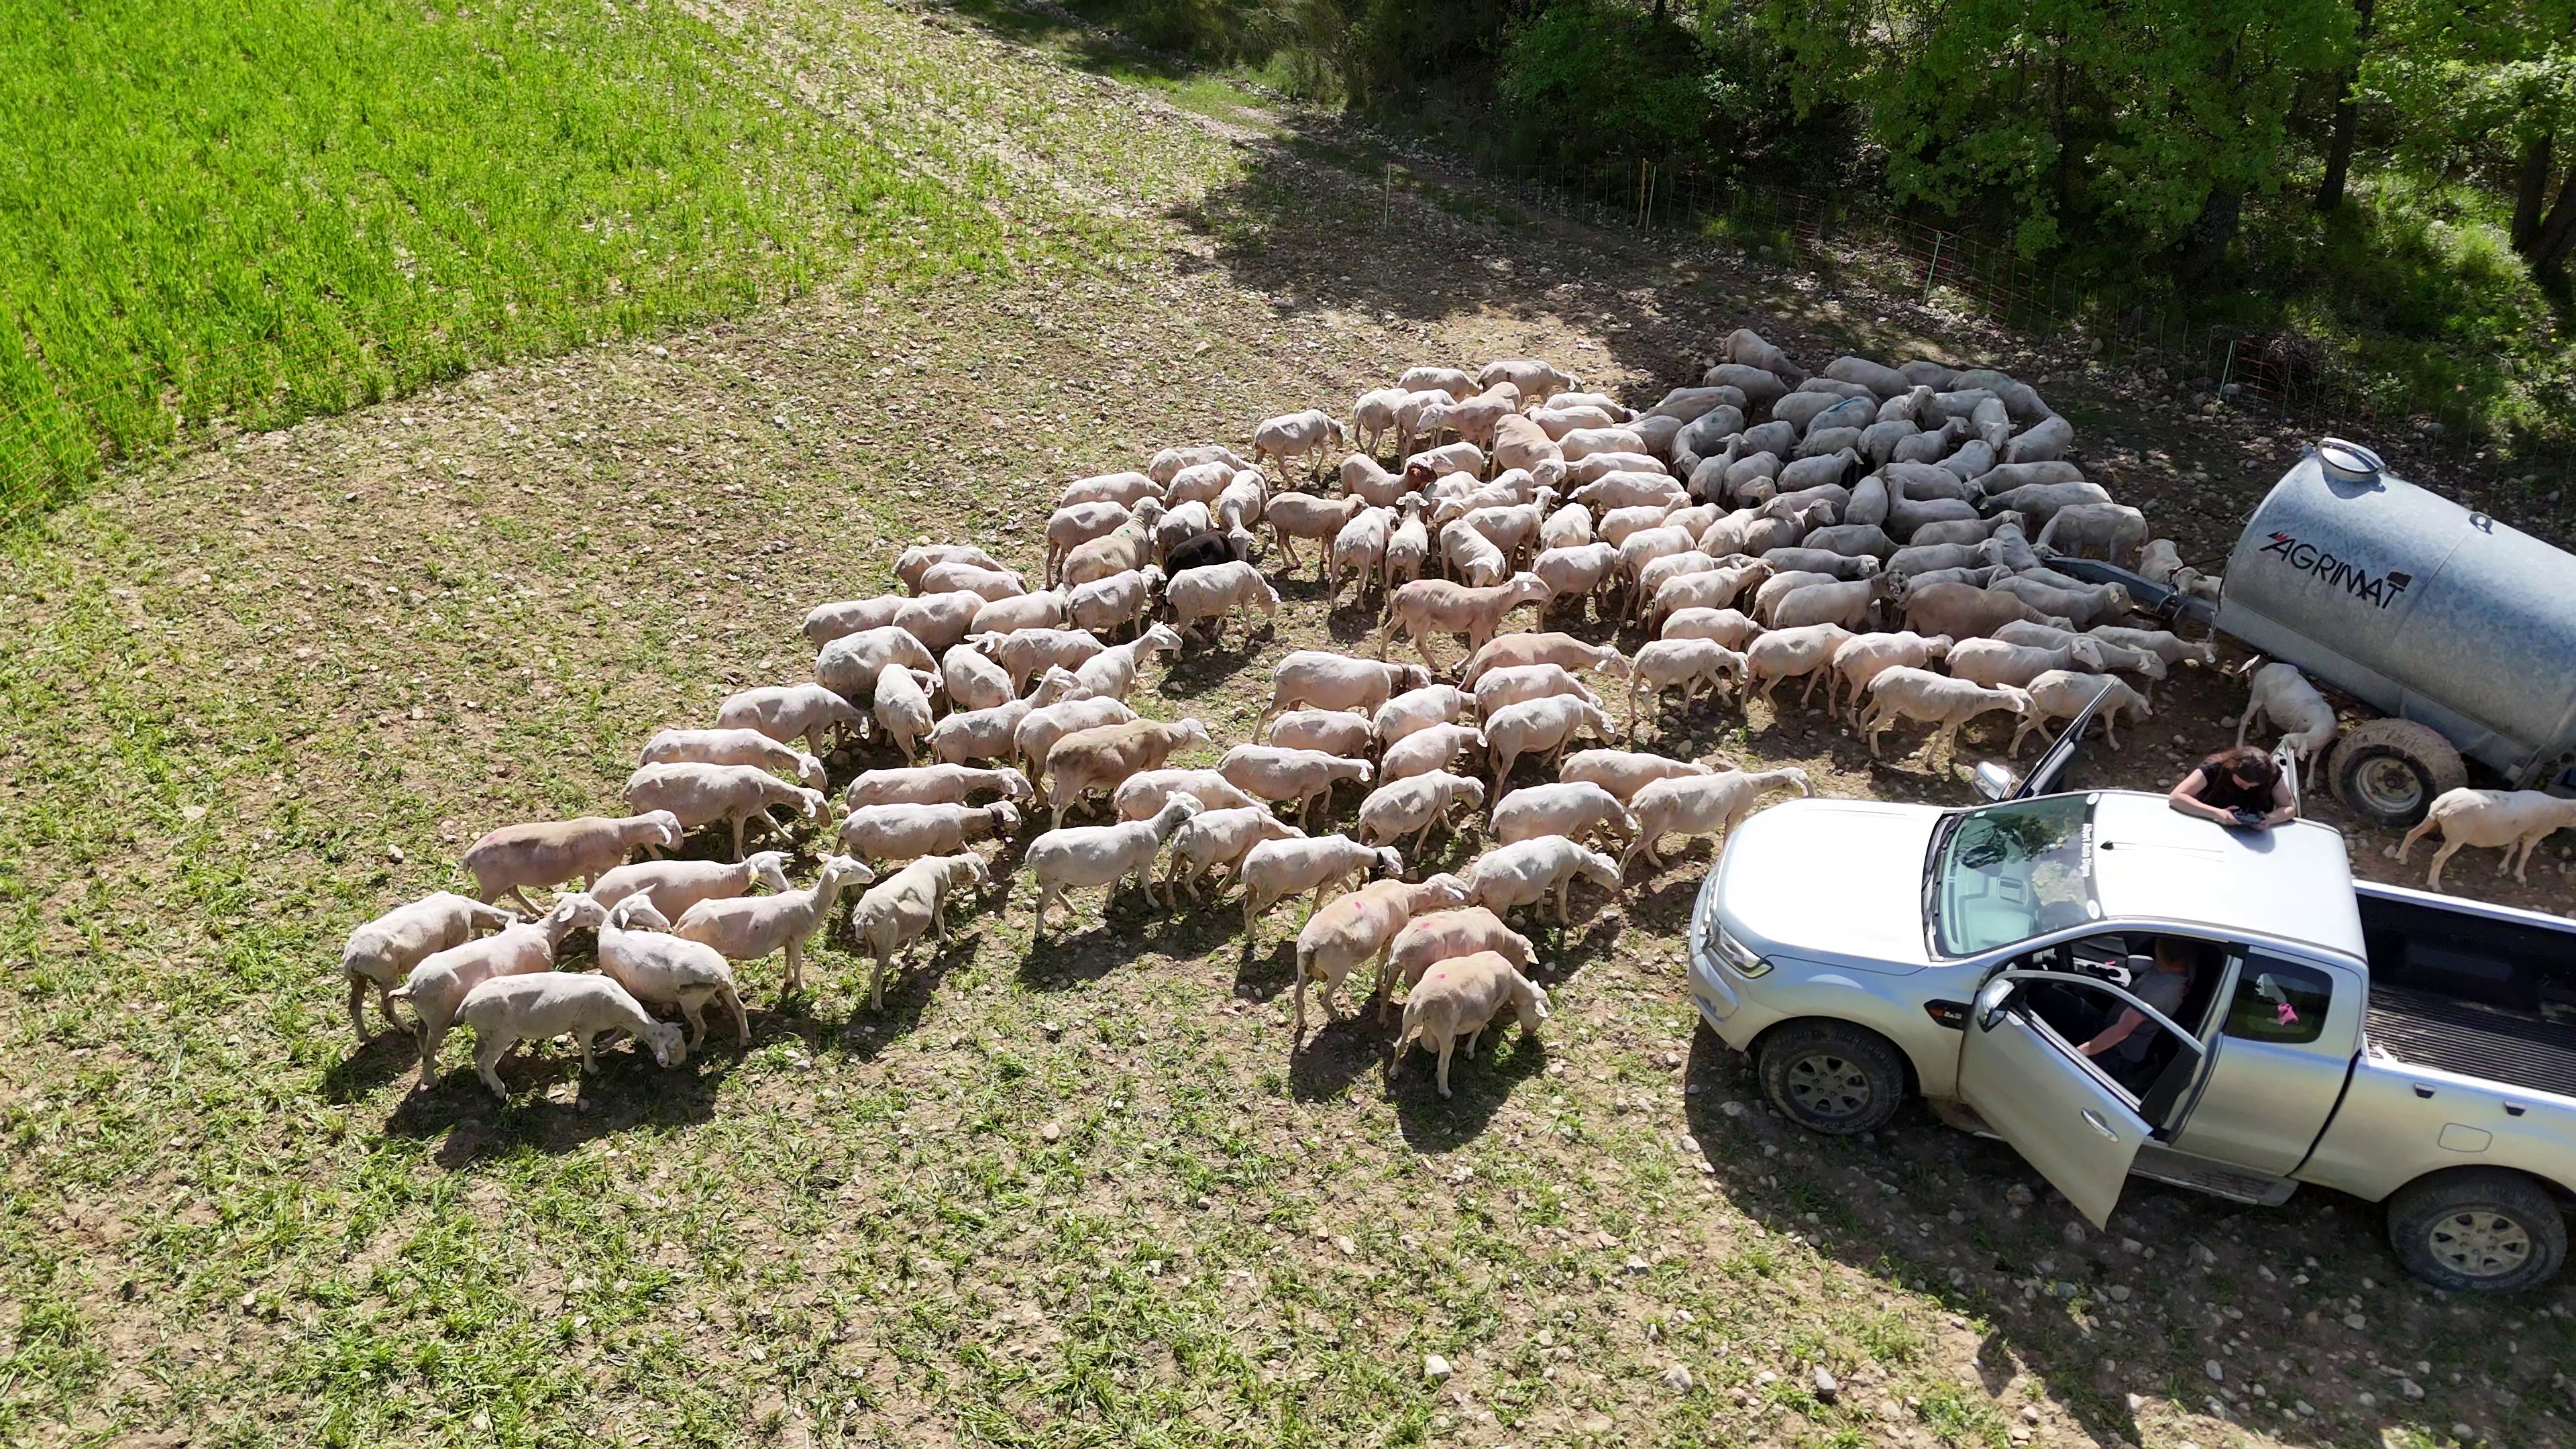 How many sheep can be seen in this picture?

139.